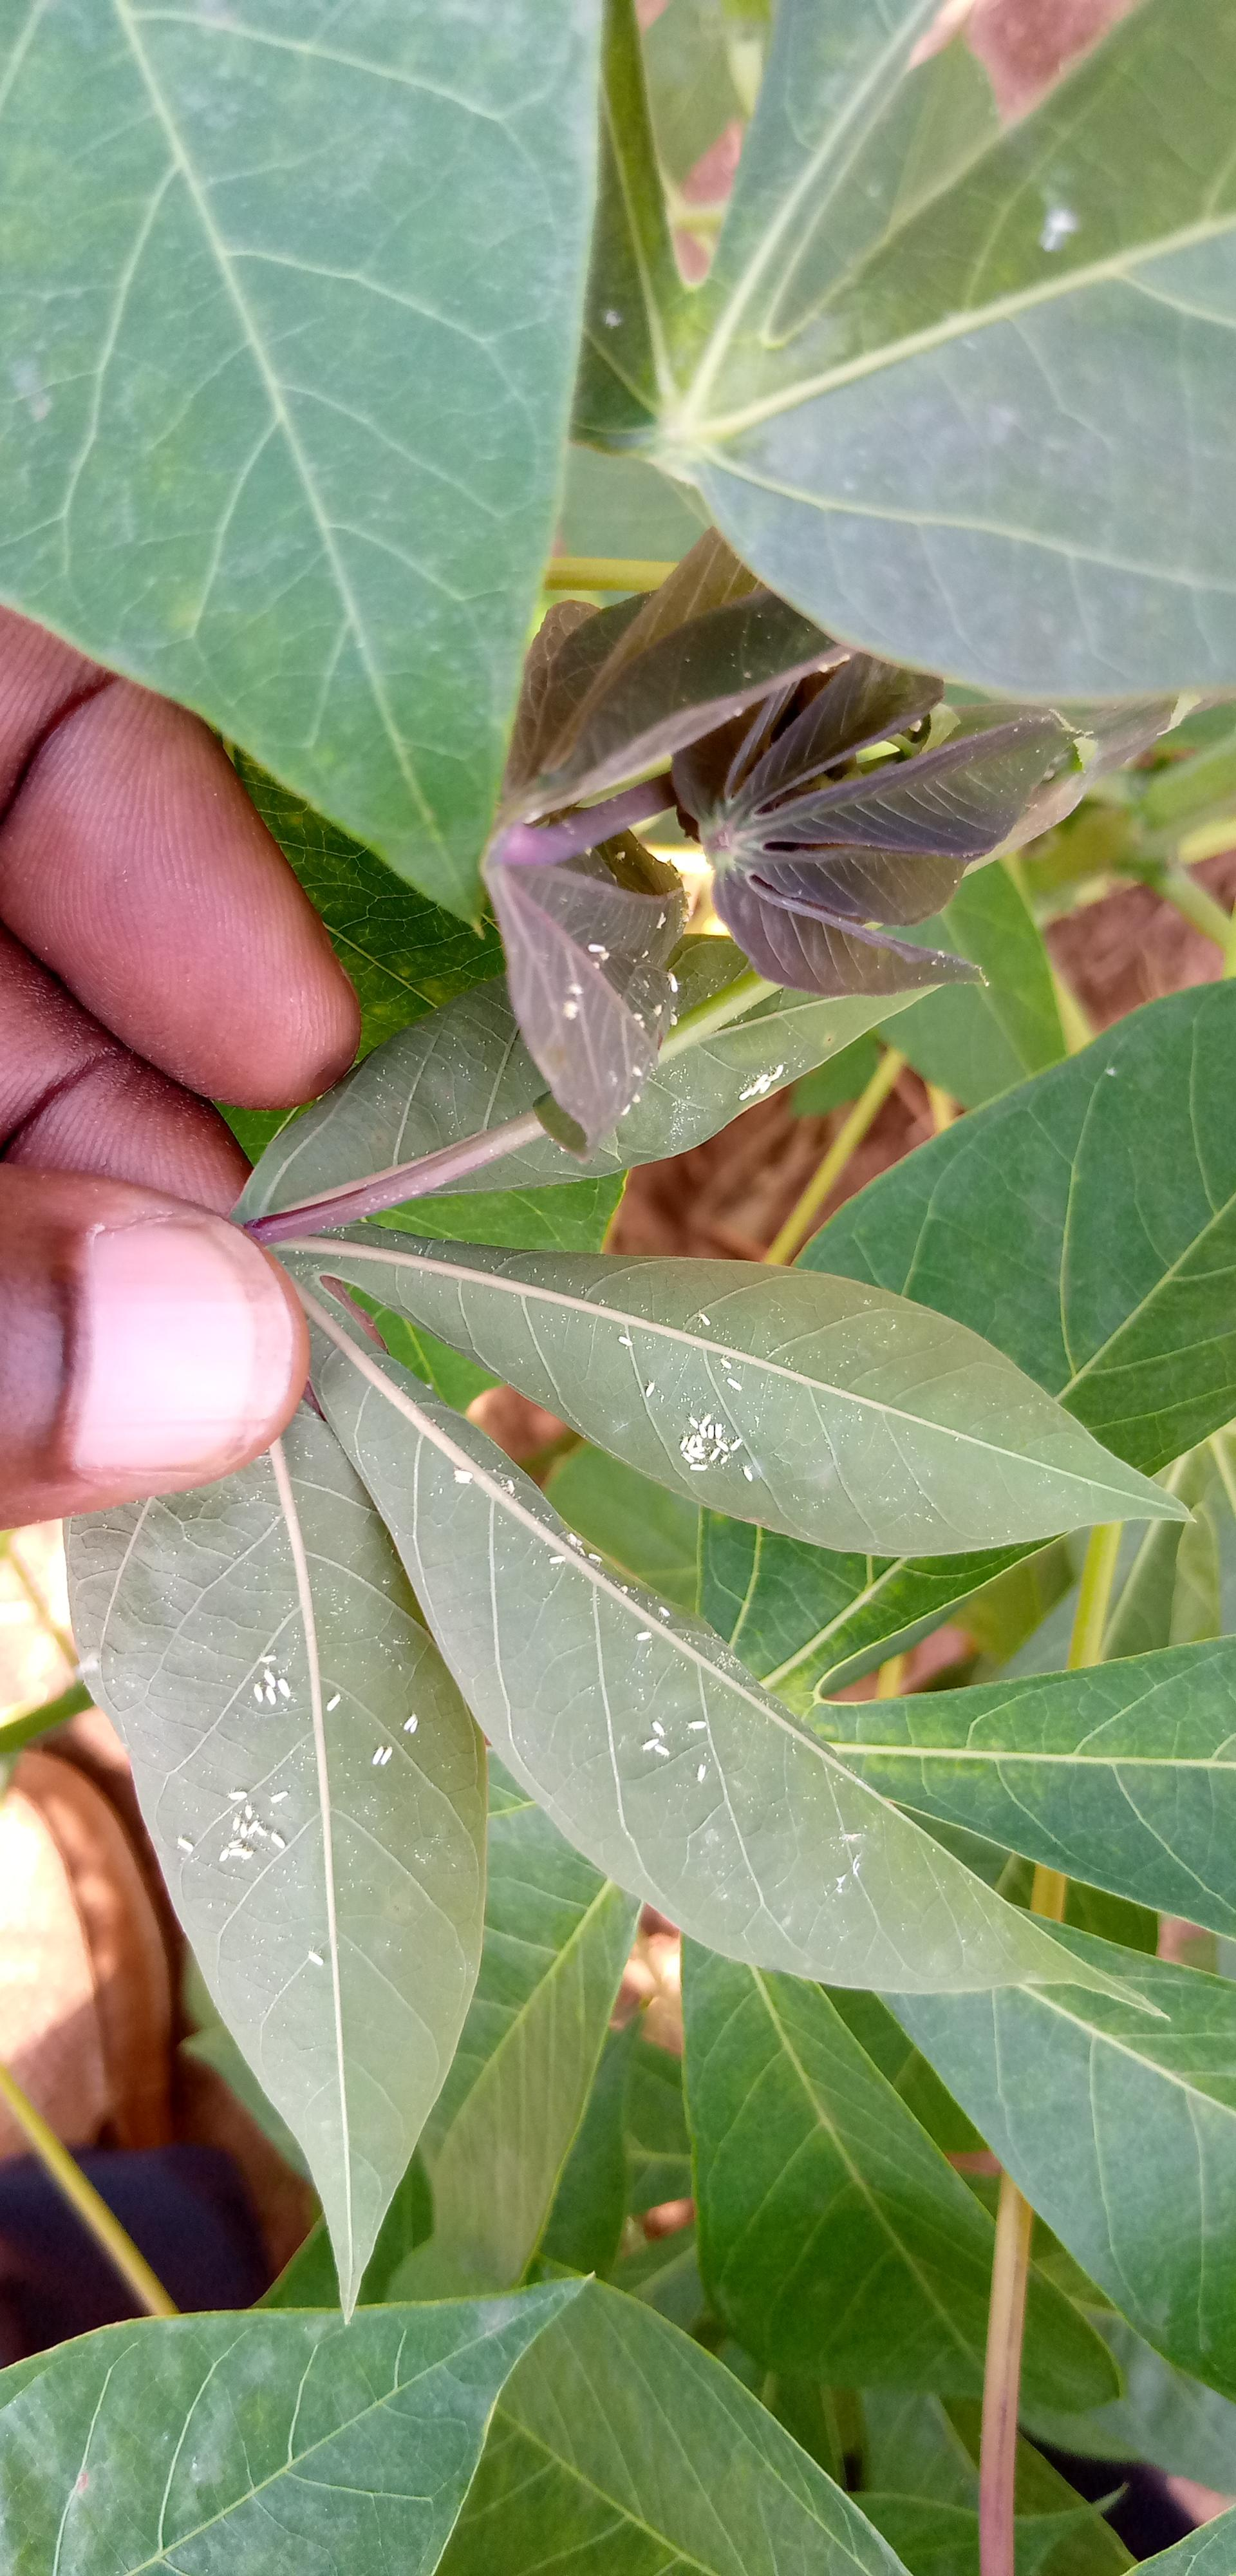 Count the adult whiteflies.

80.